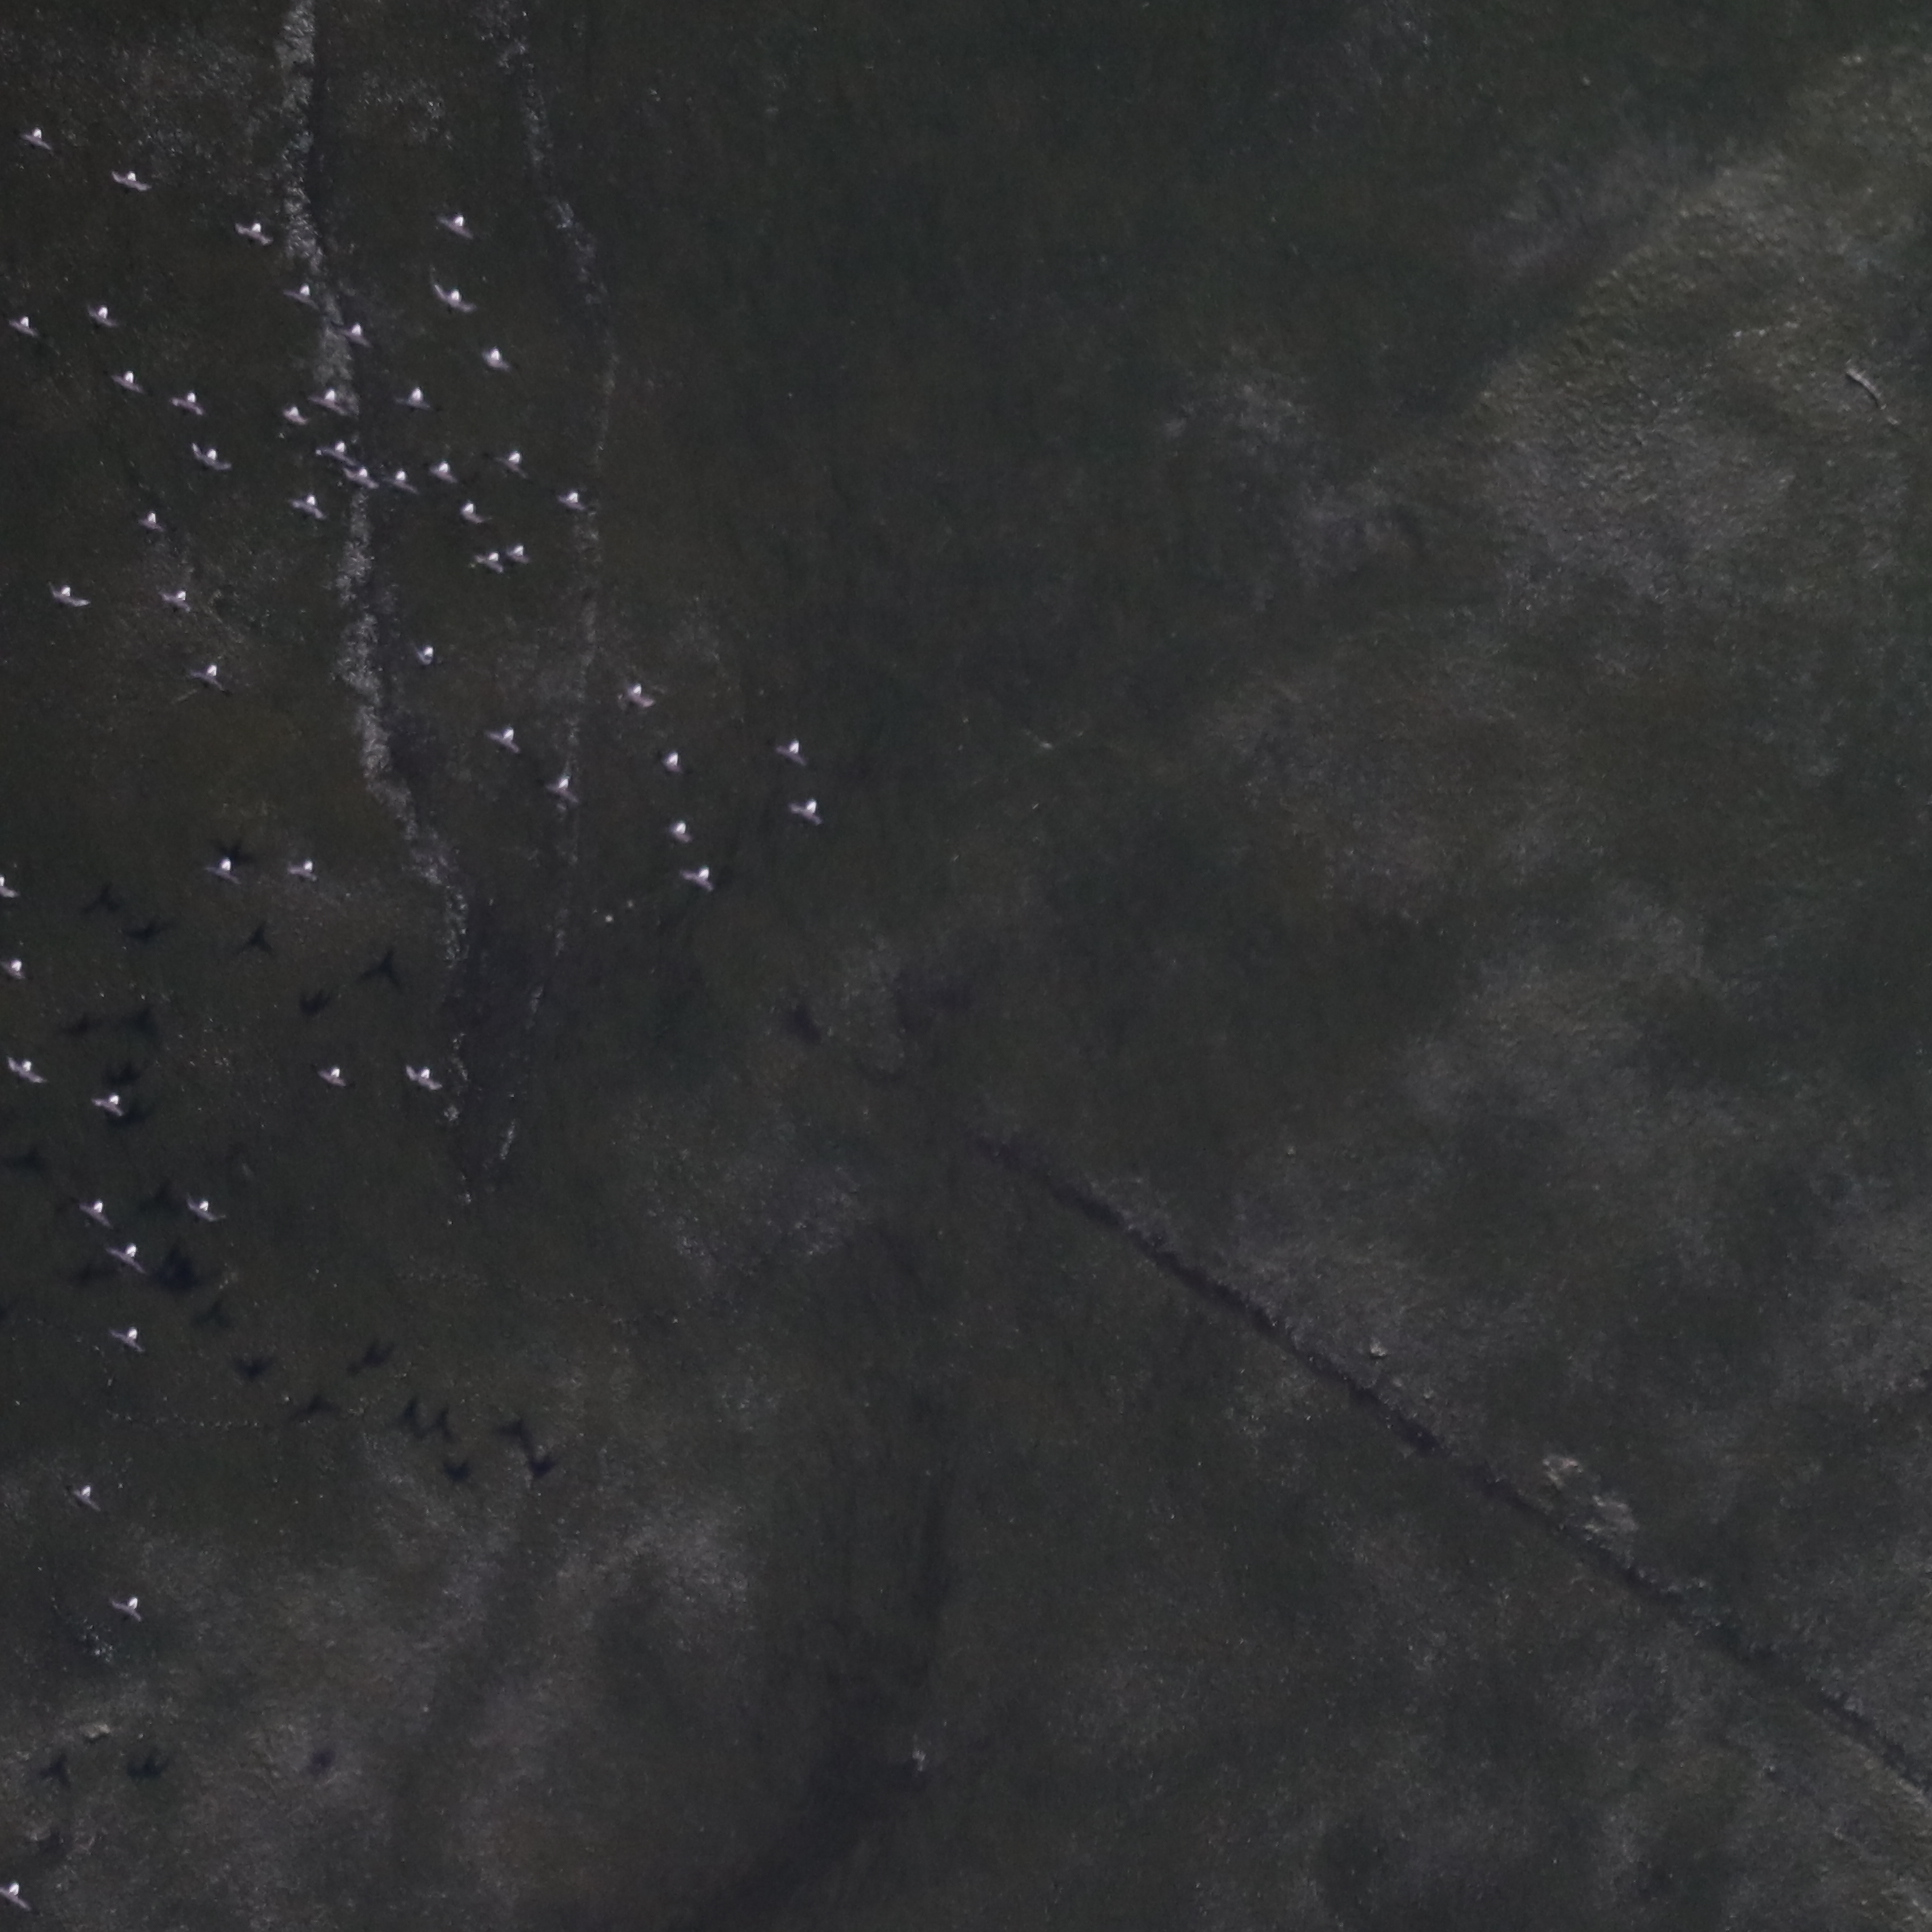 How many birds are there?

53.